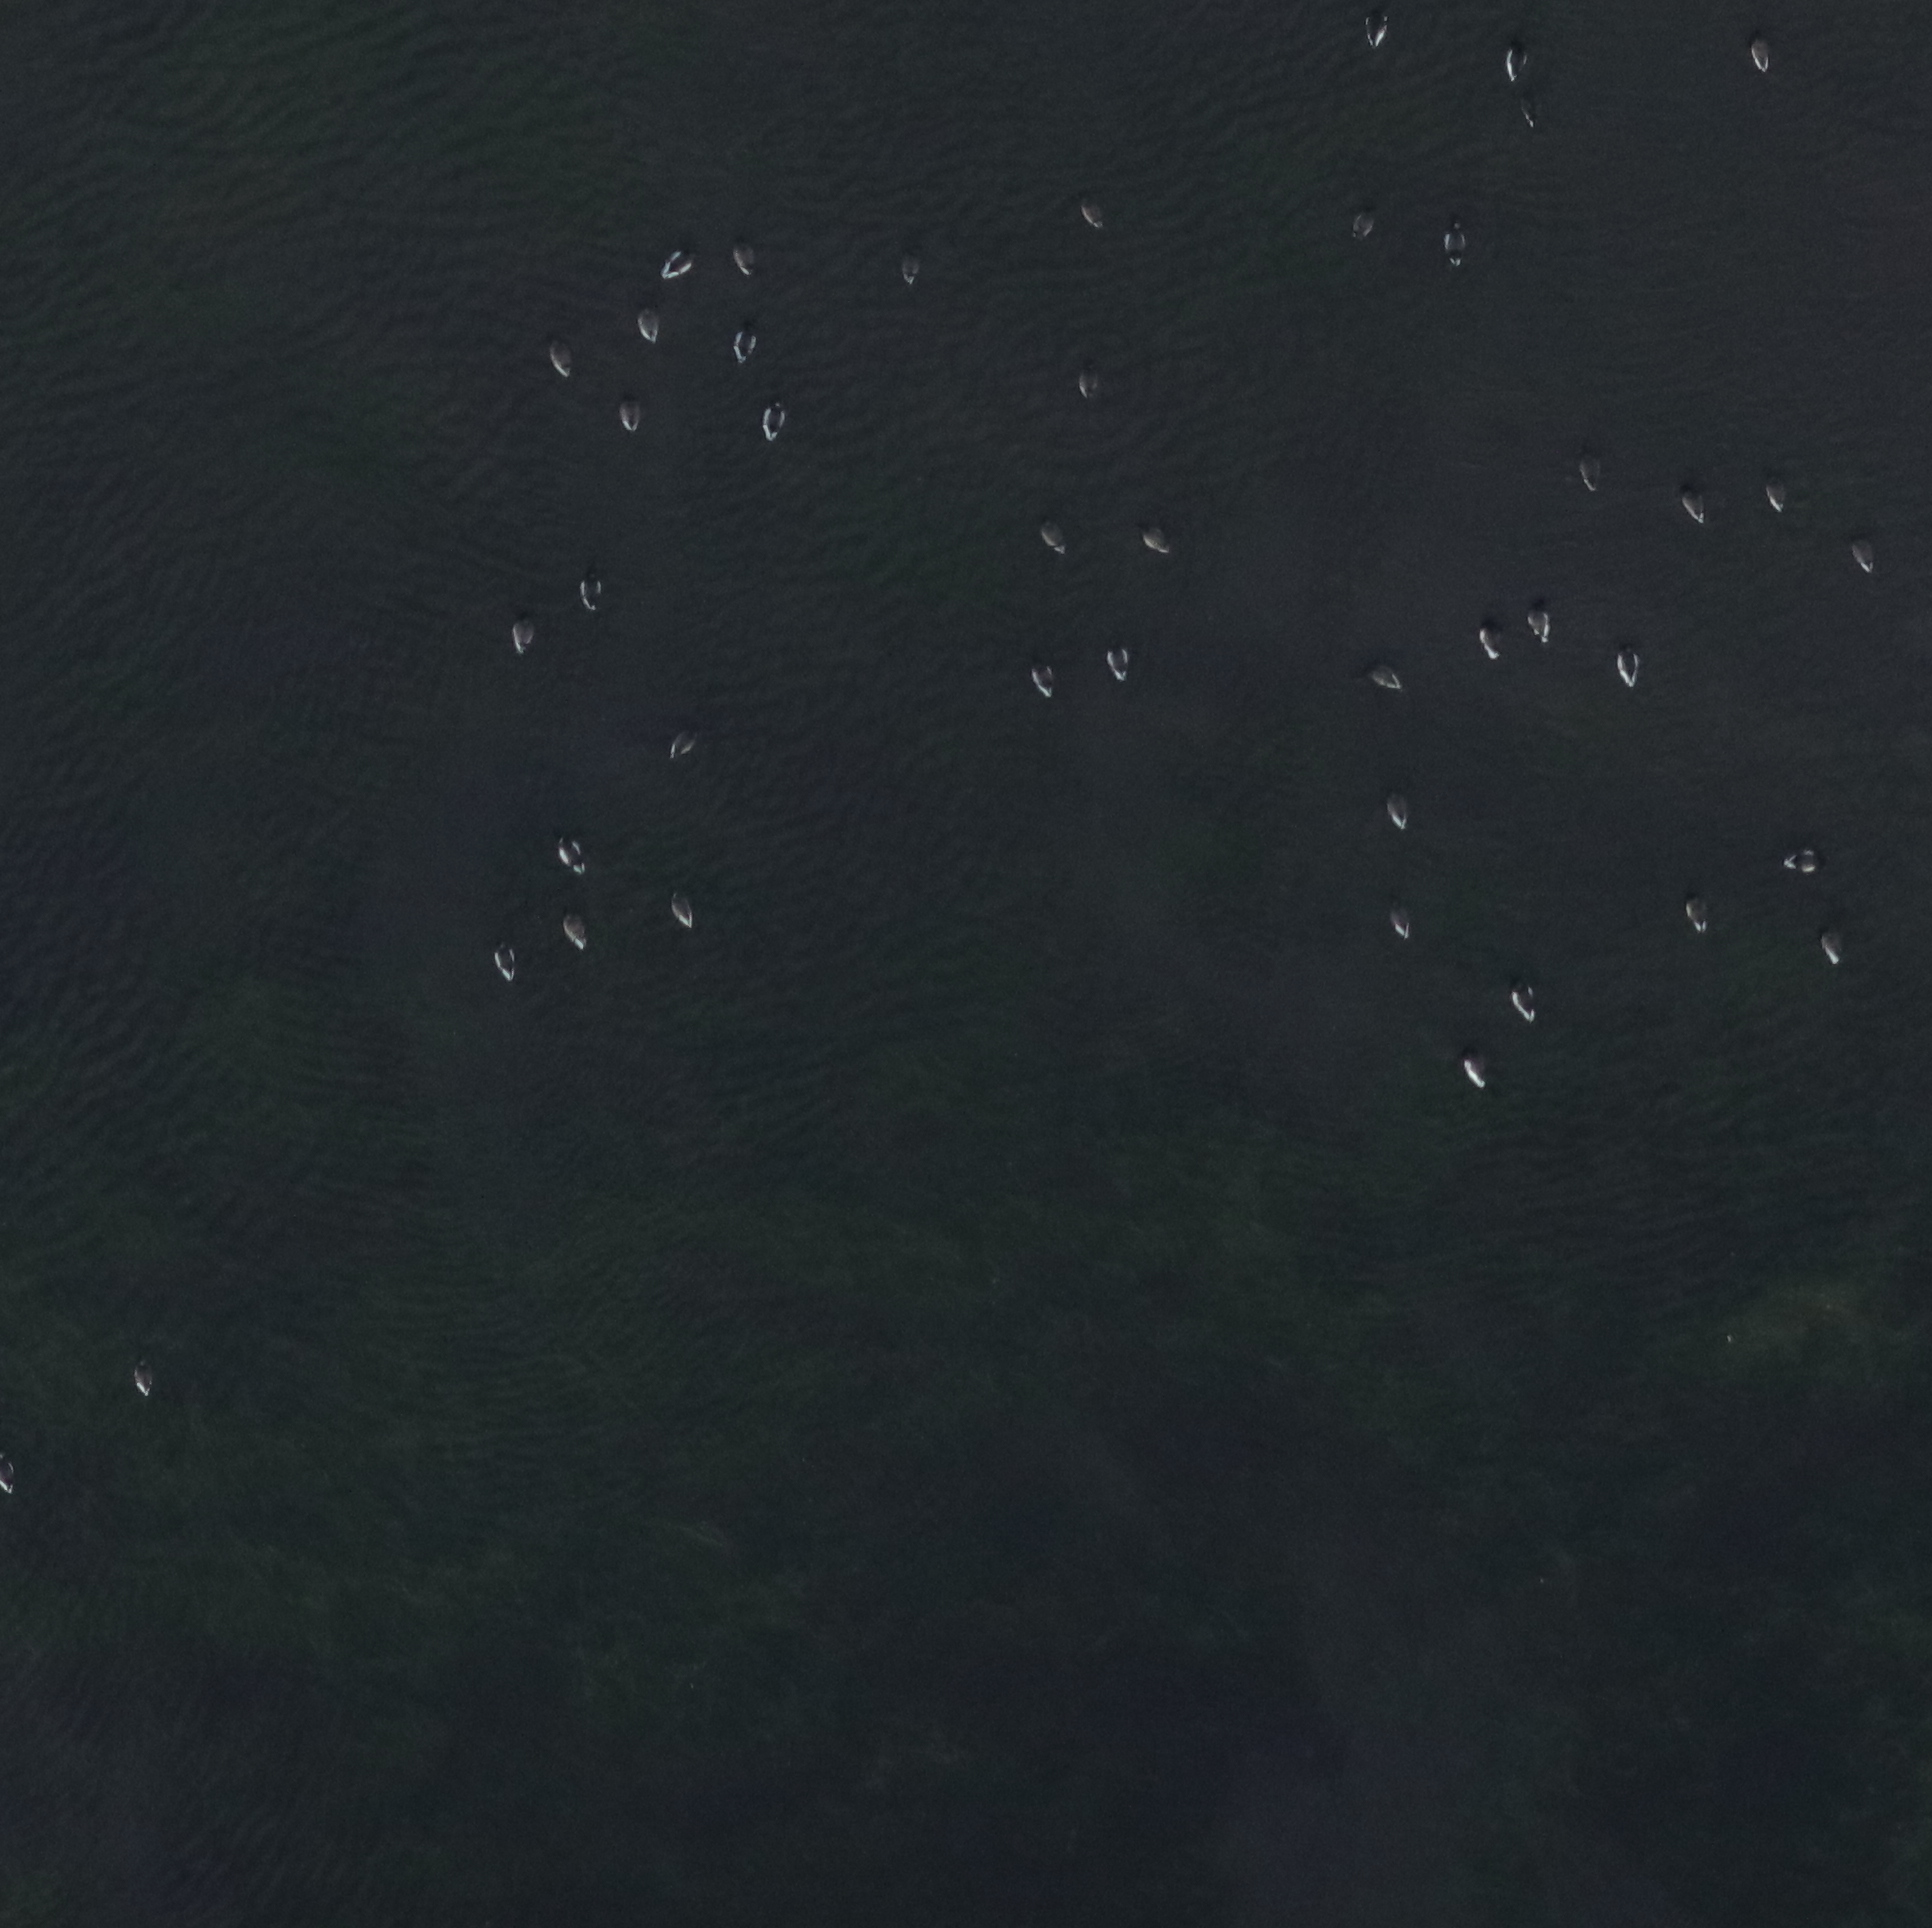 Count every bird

44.